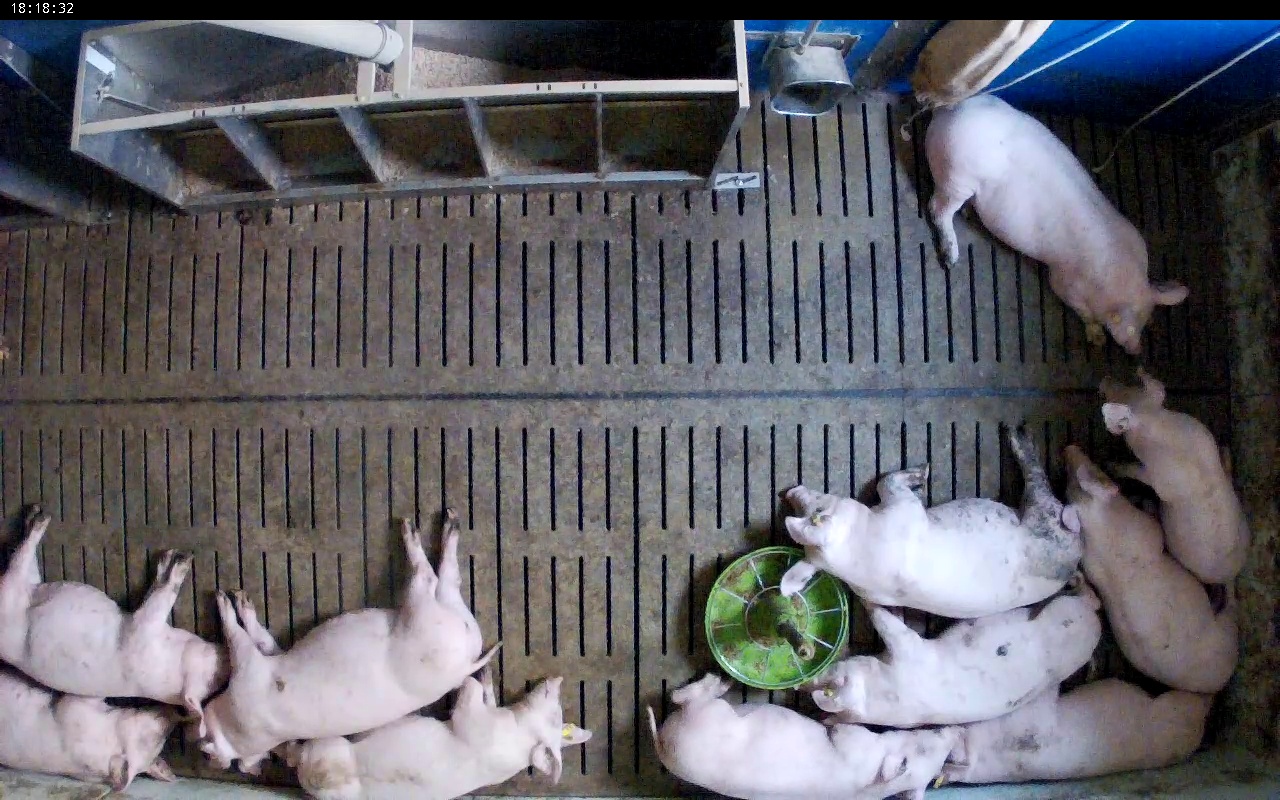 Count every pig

11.